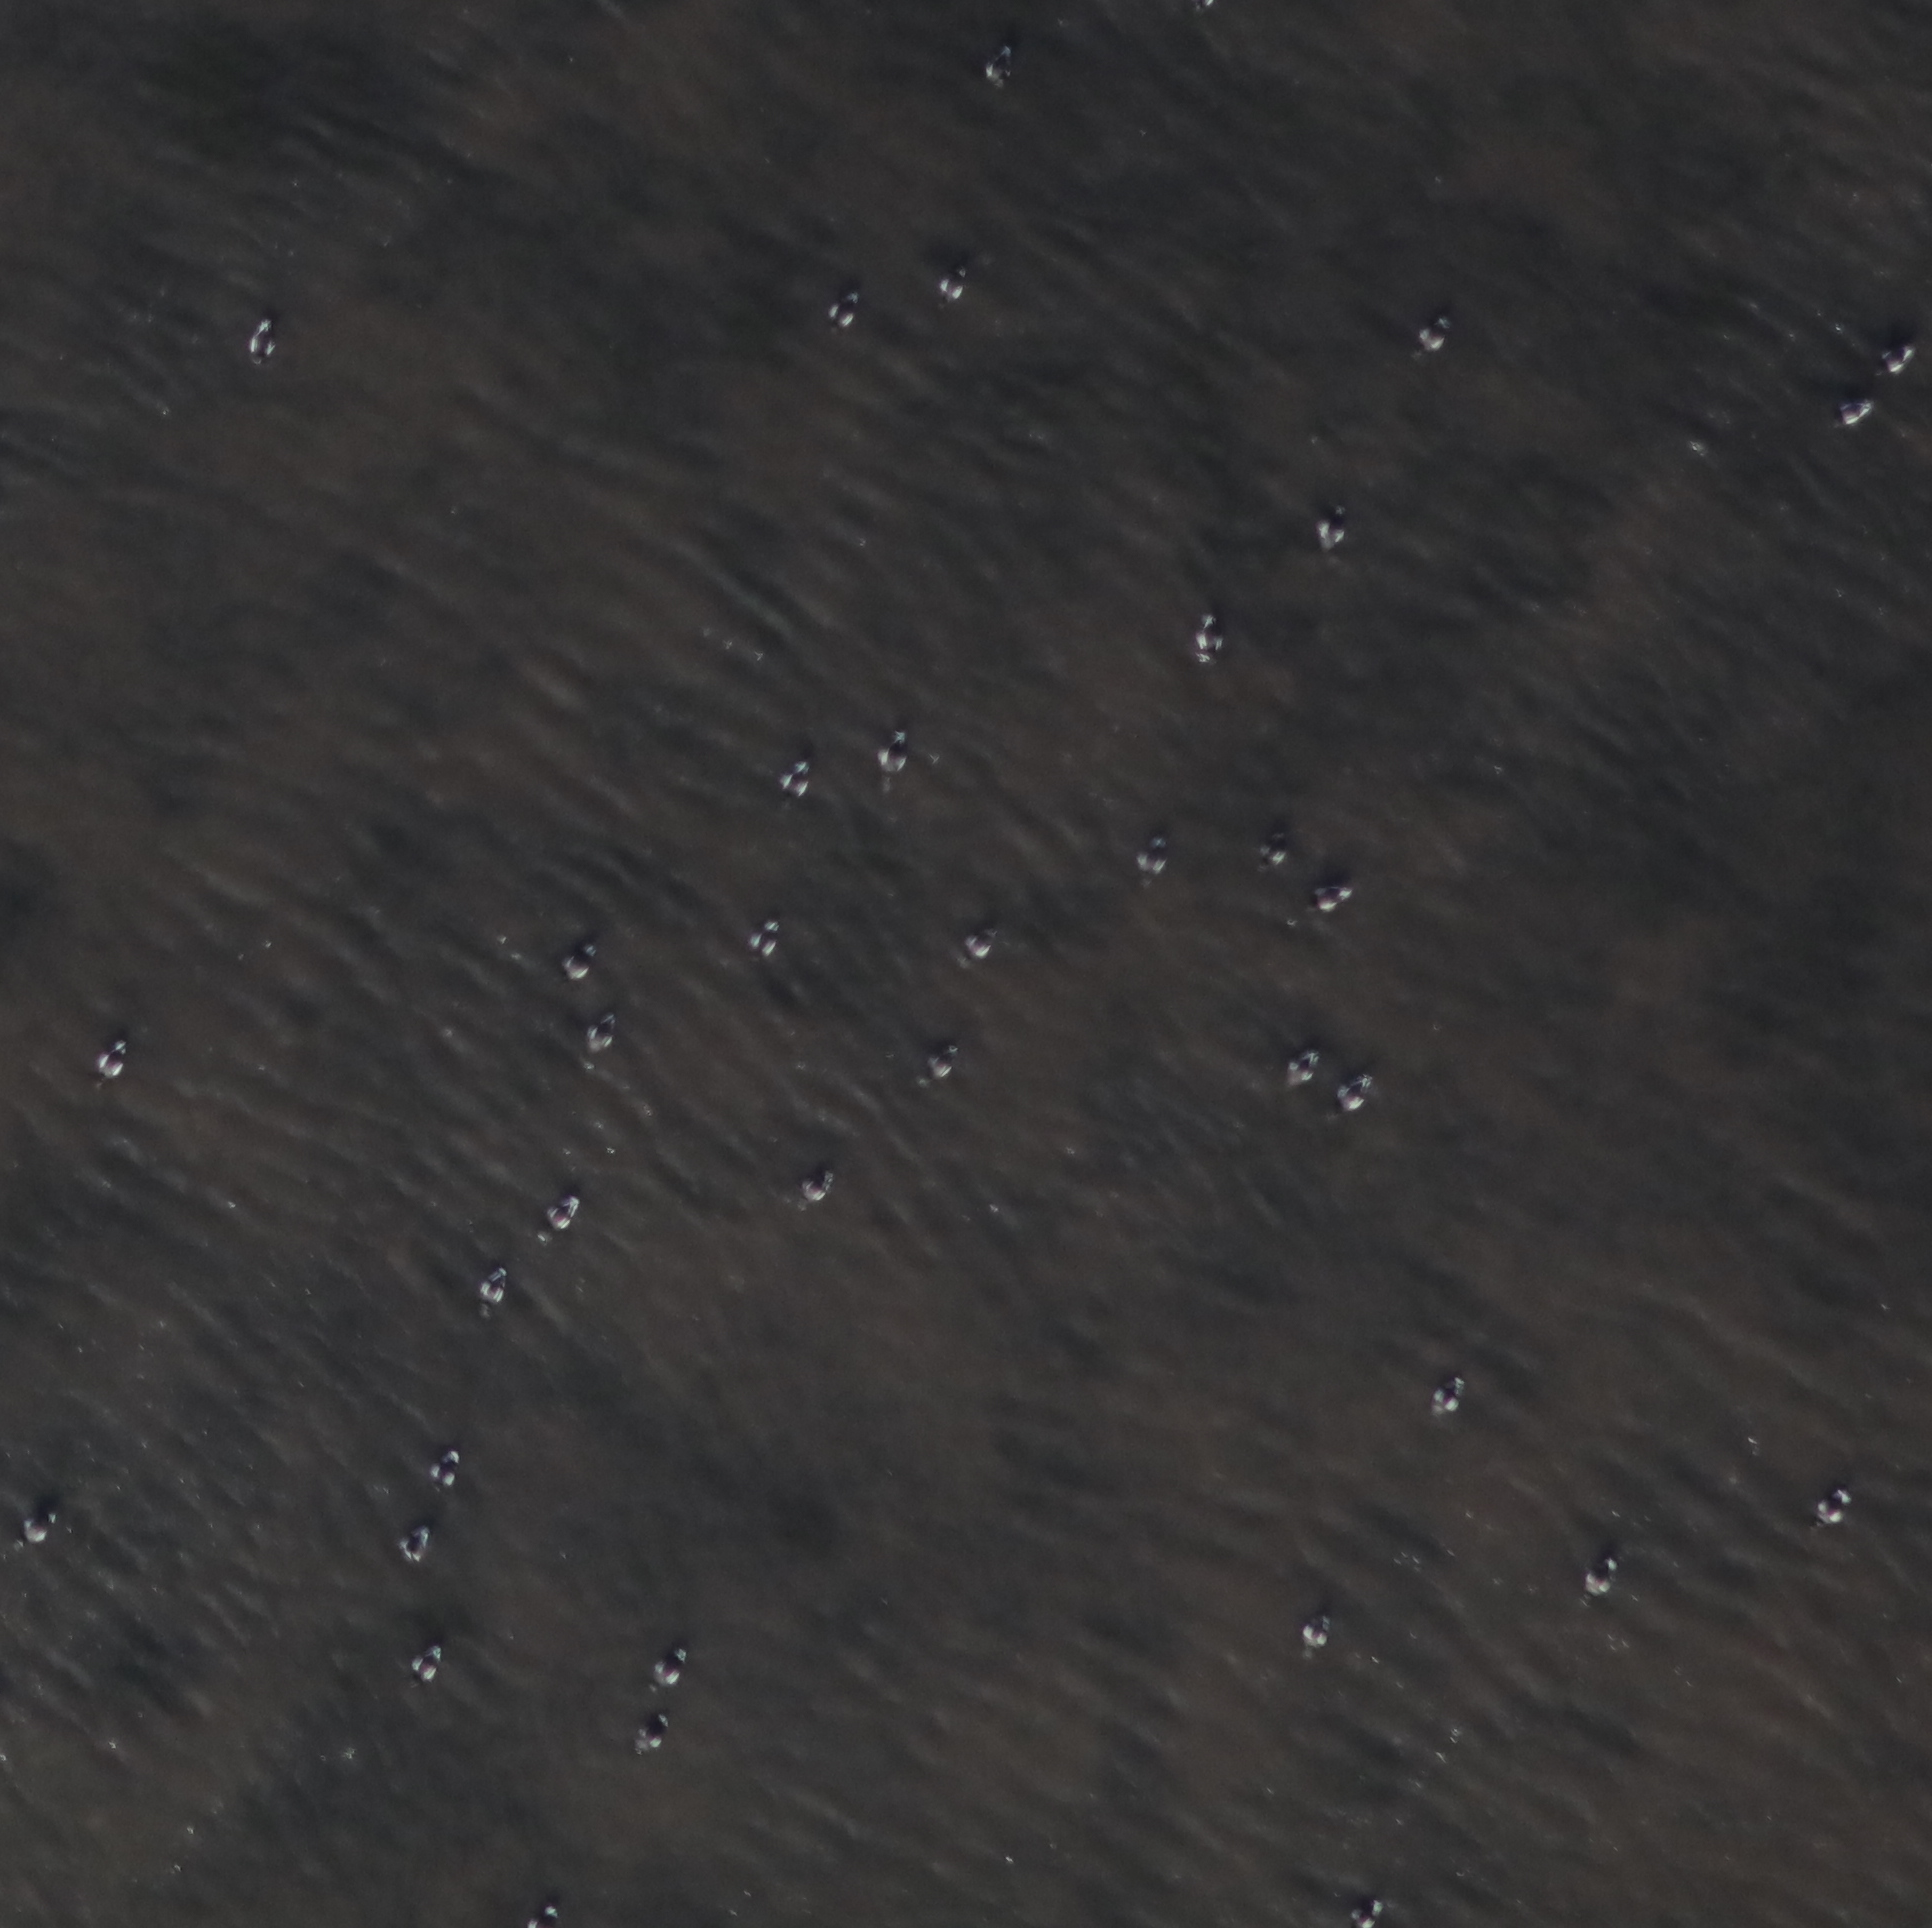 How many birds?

36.